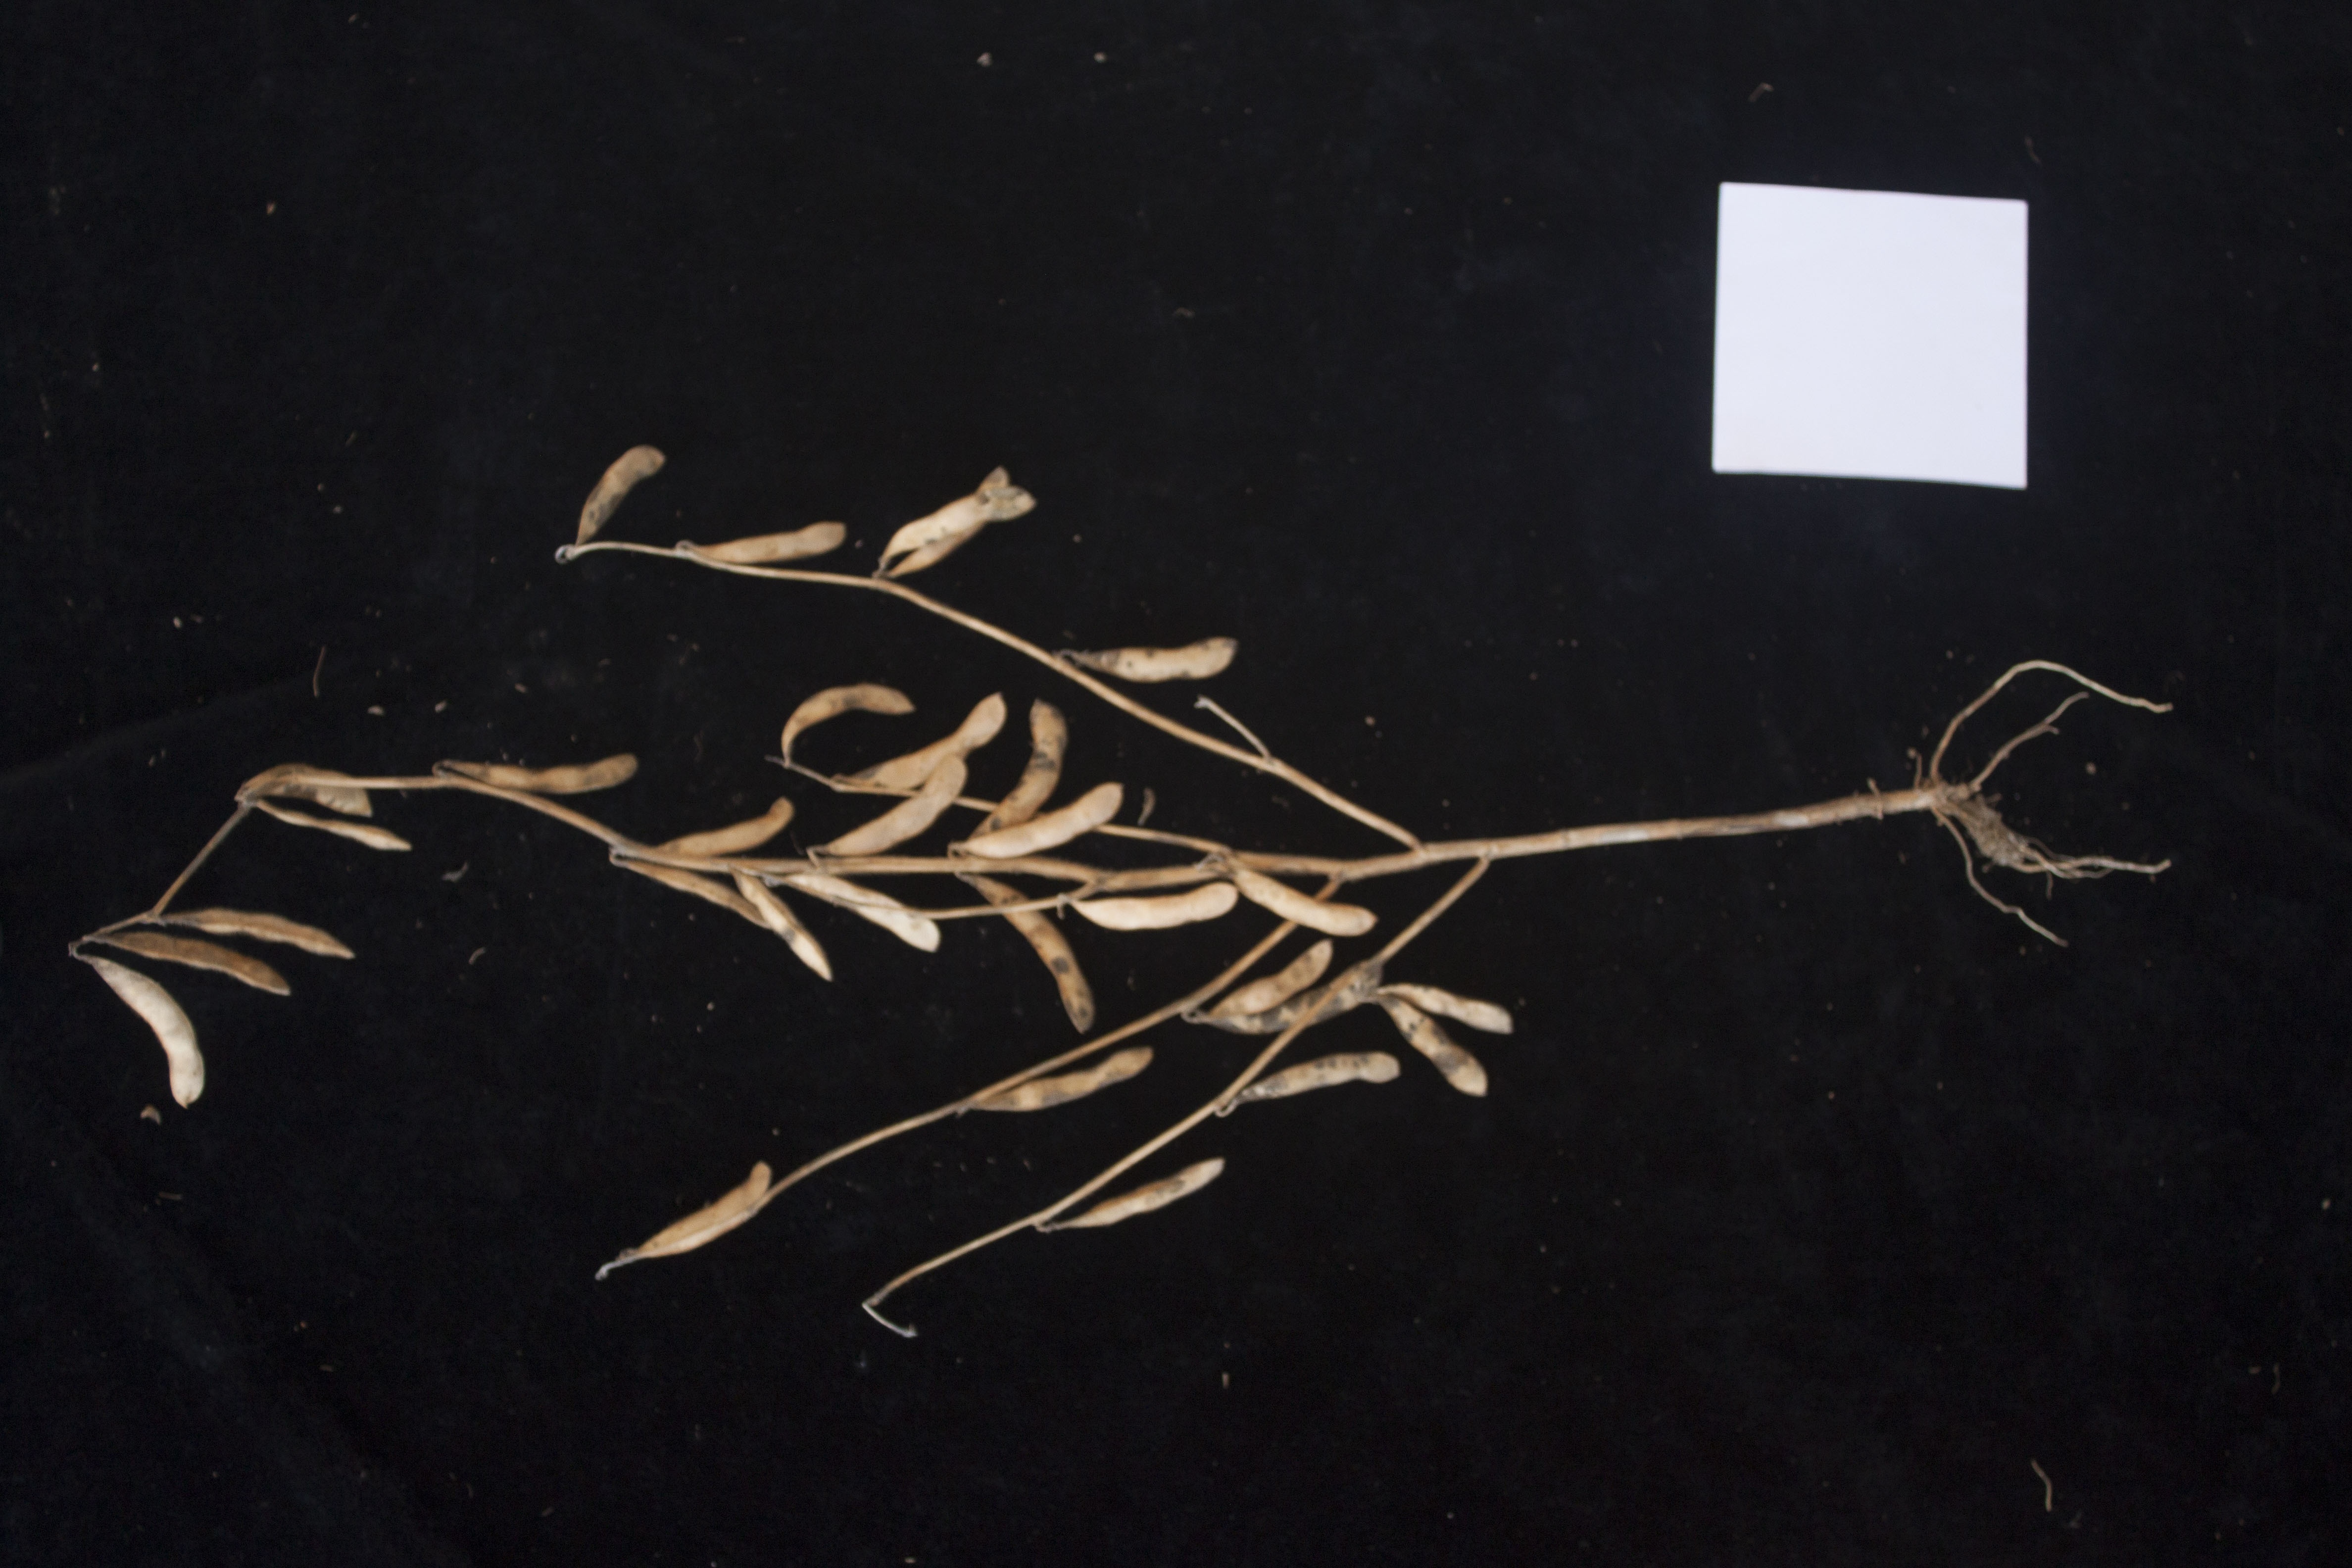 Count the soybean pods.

31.